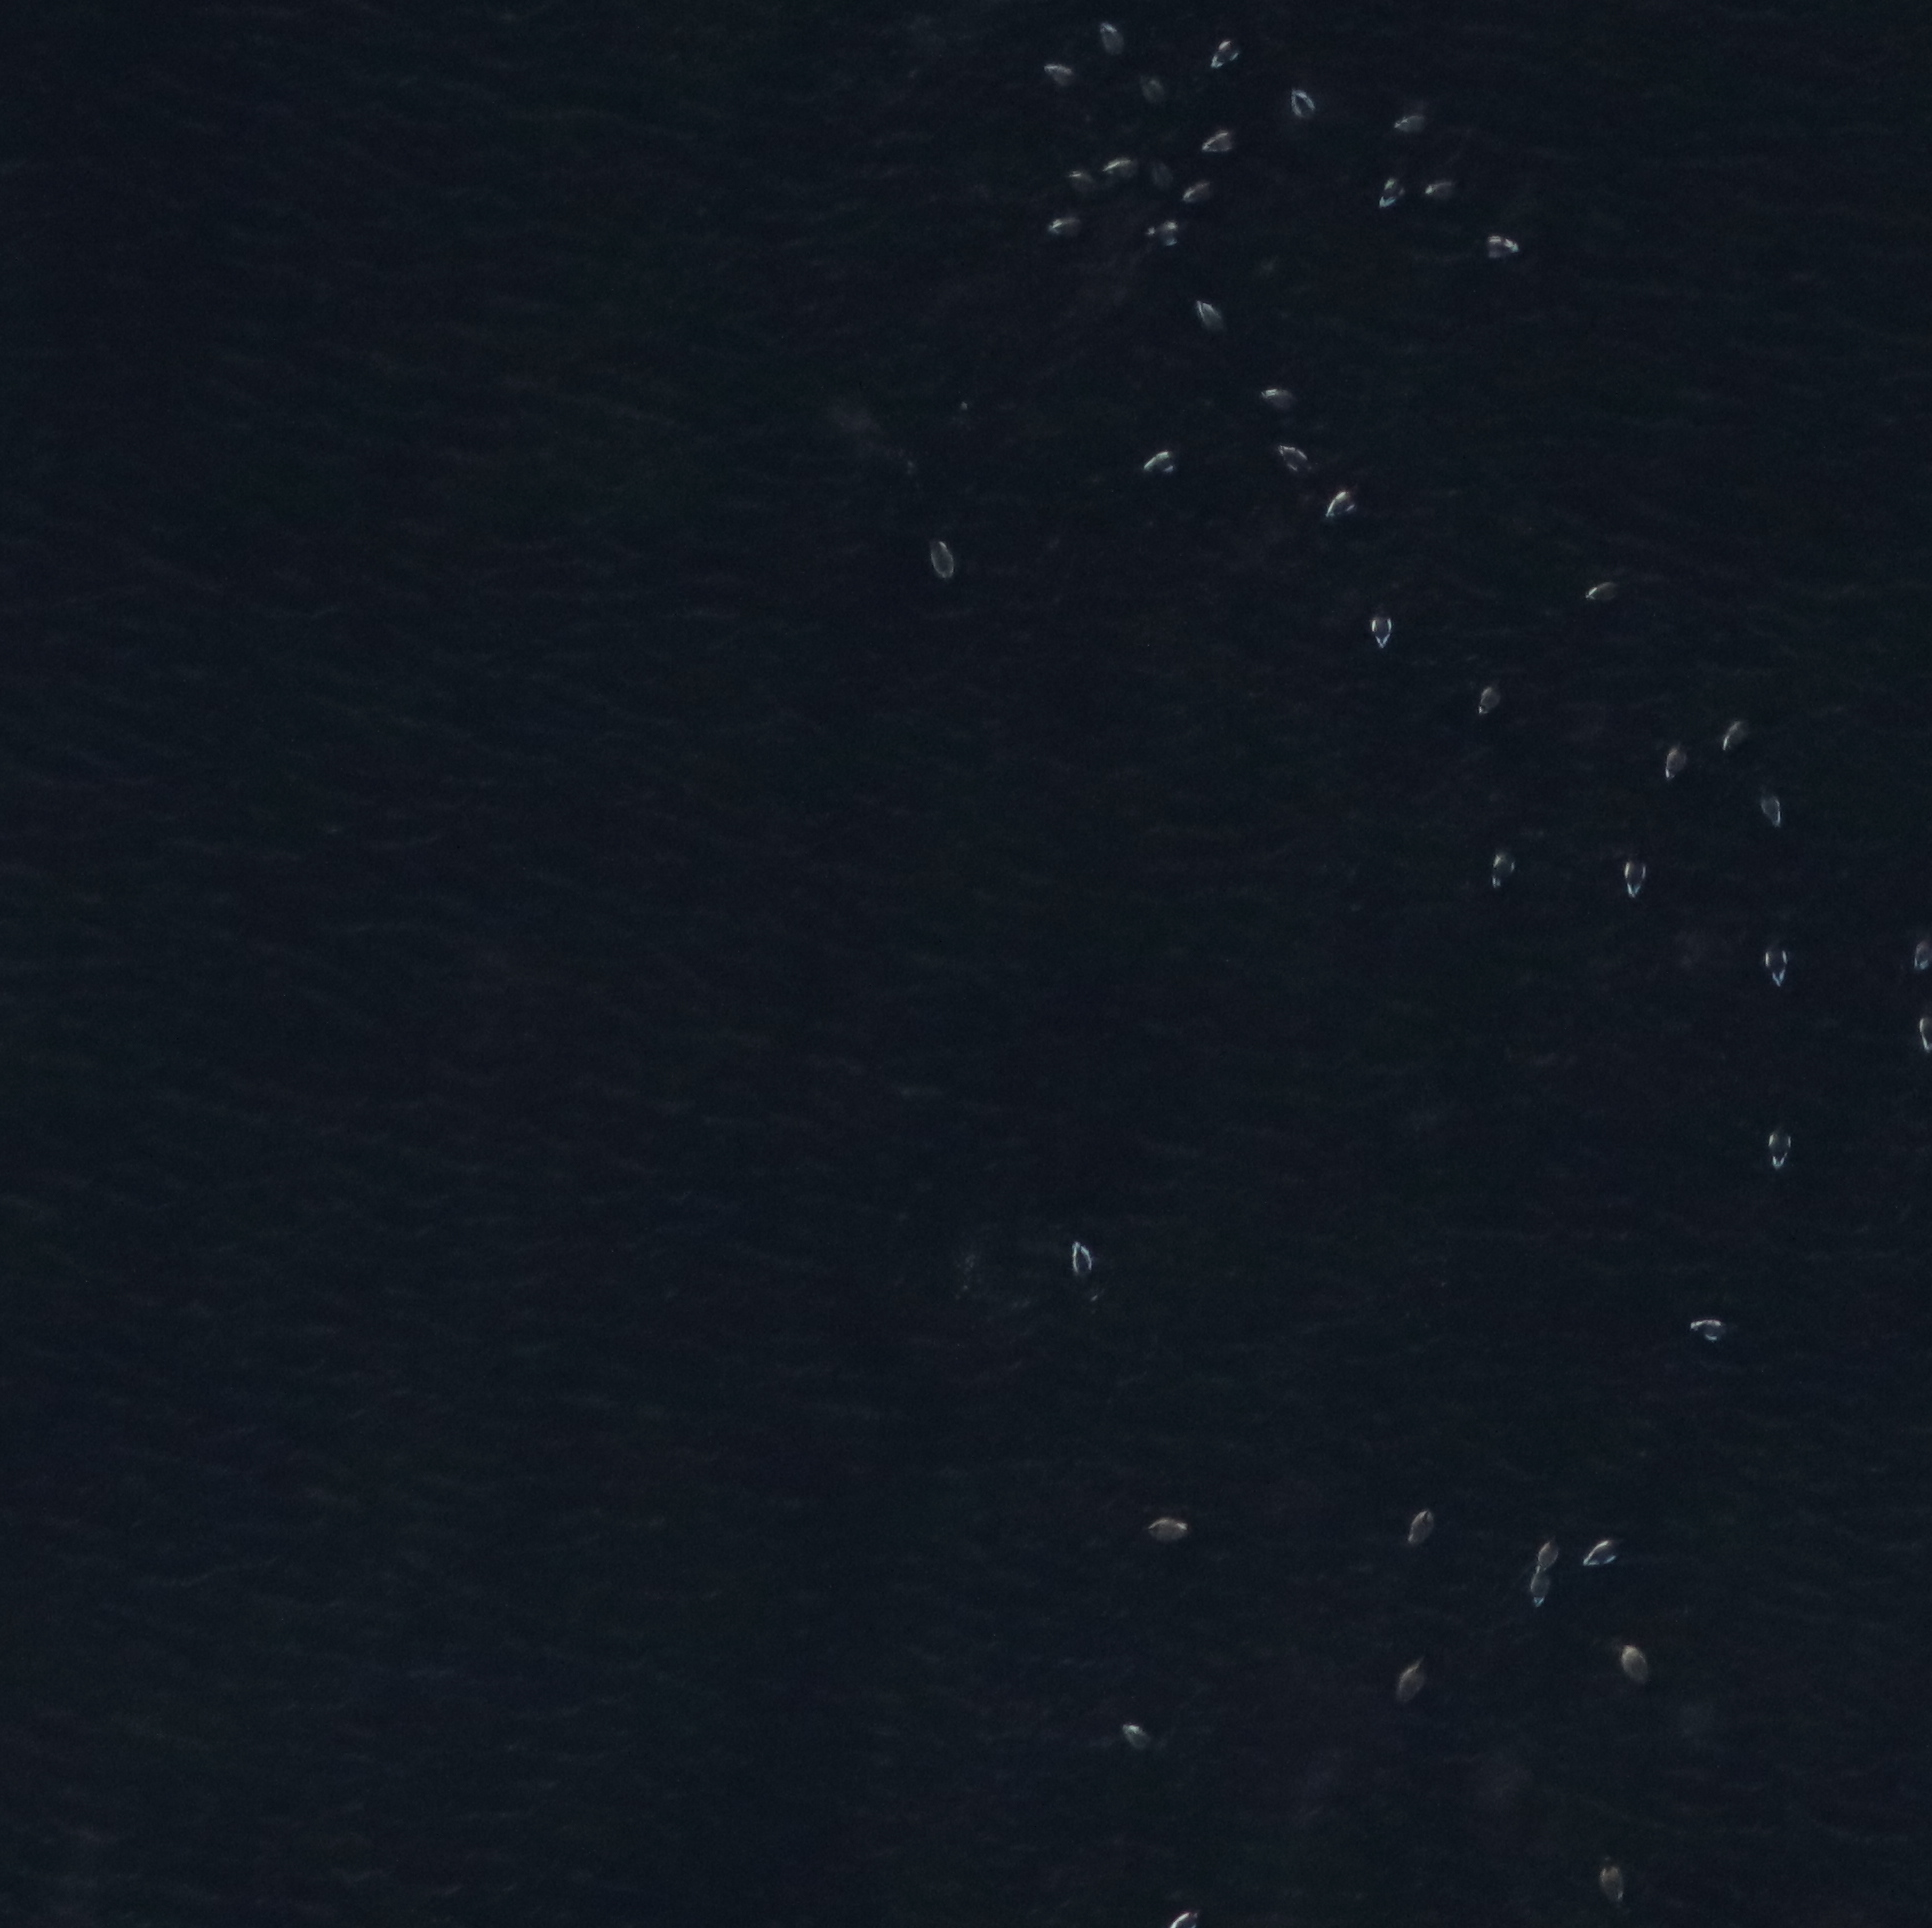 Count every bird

45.